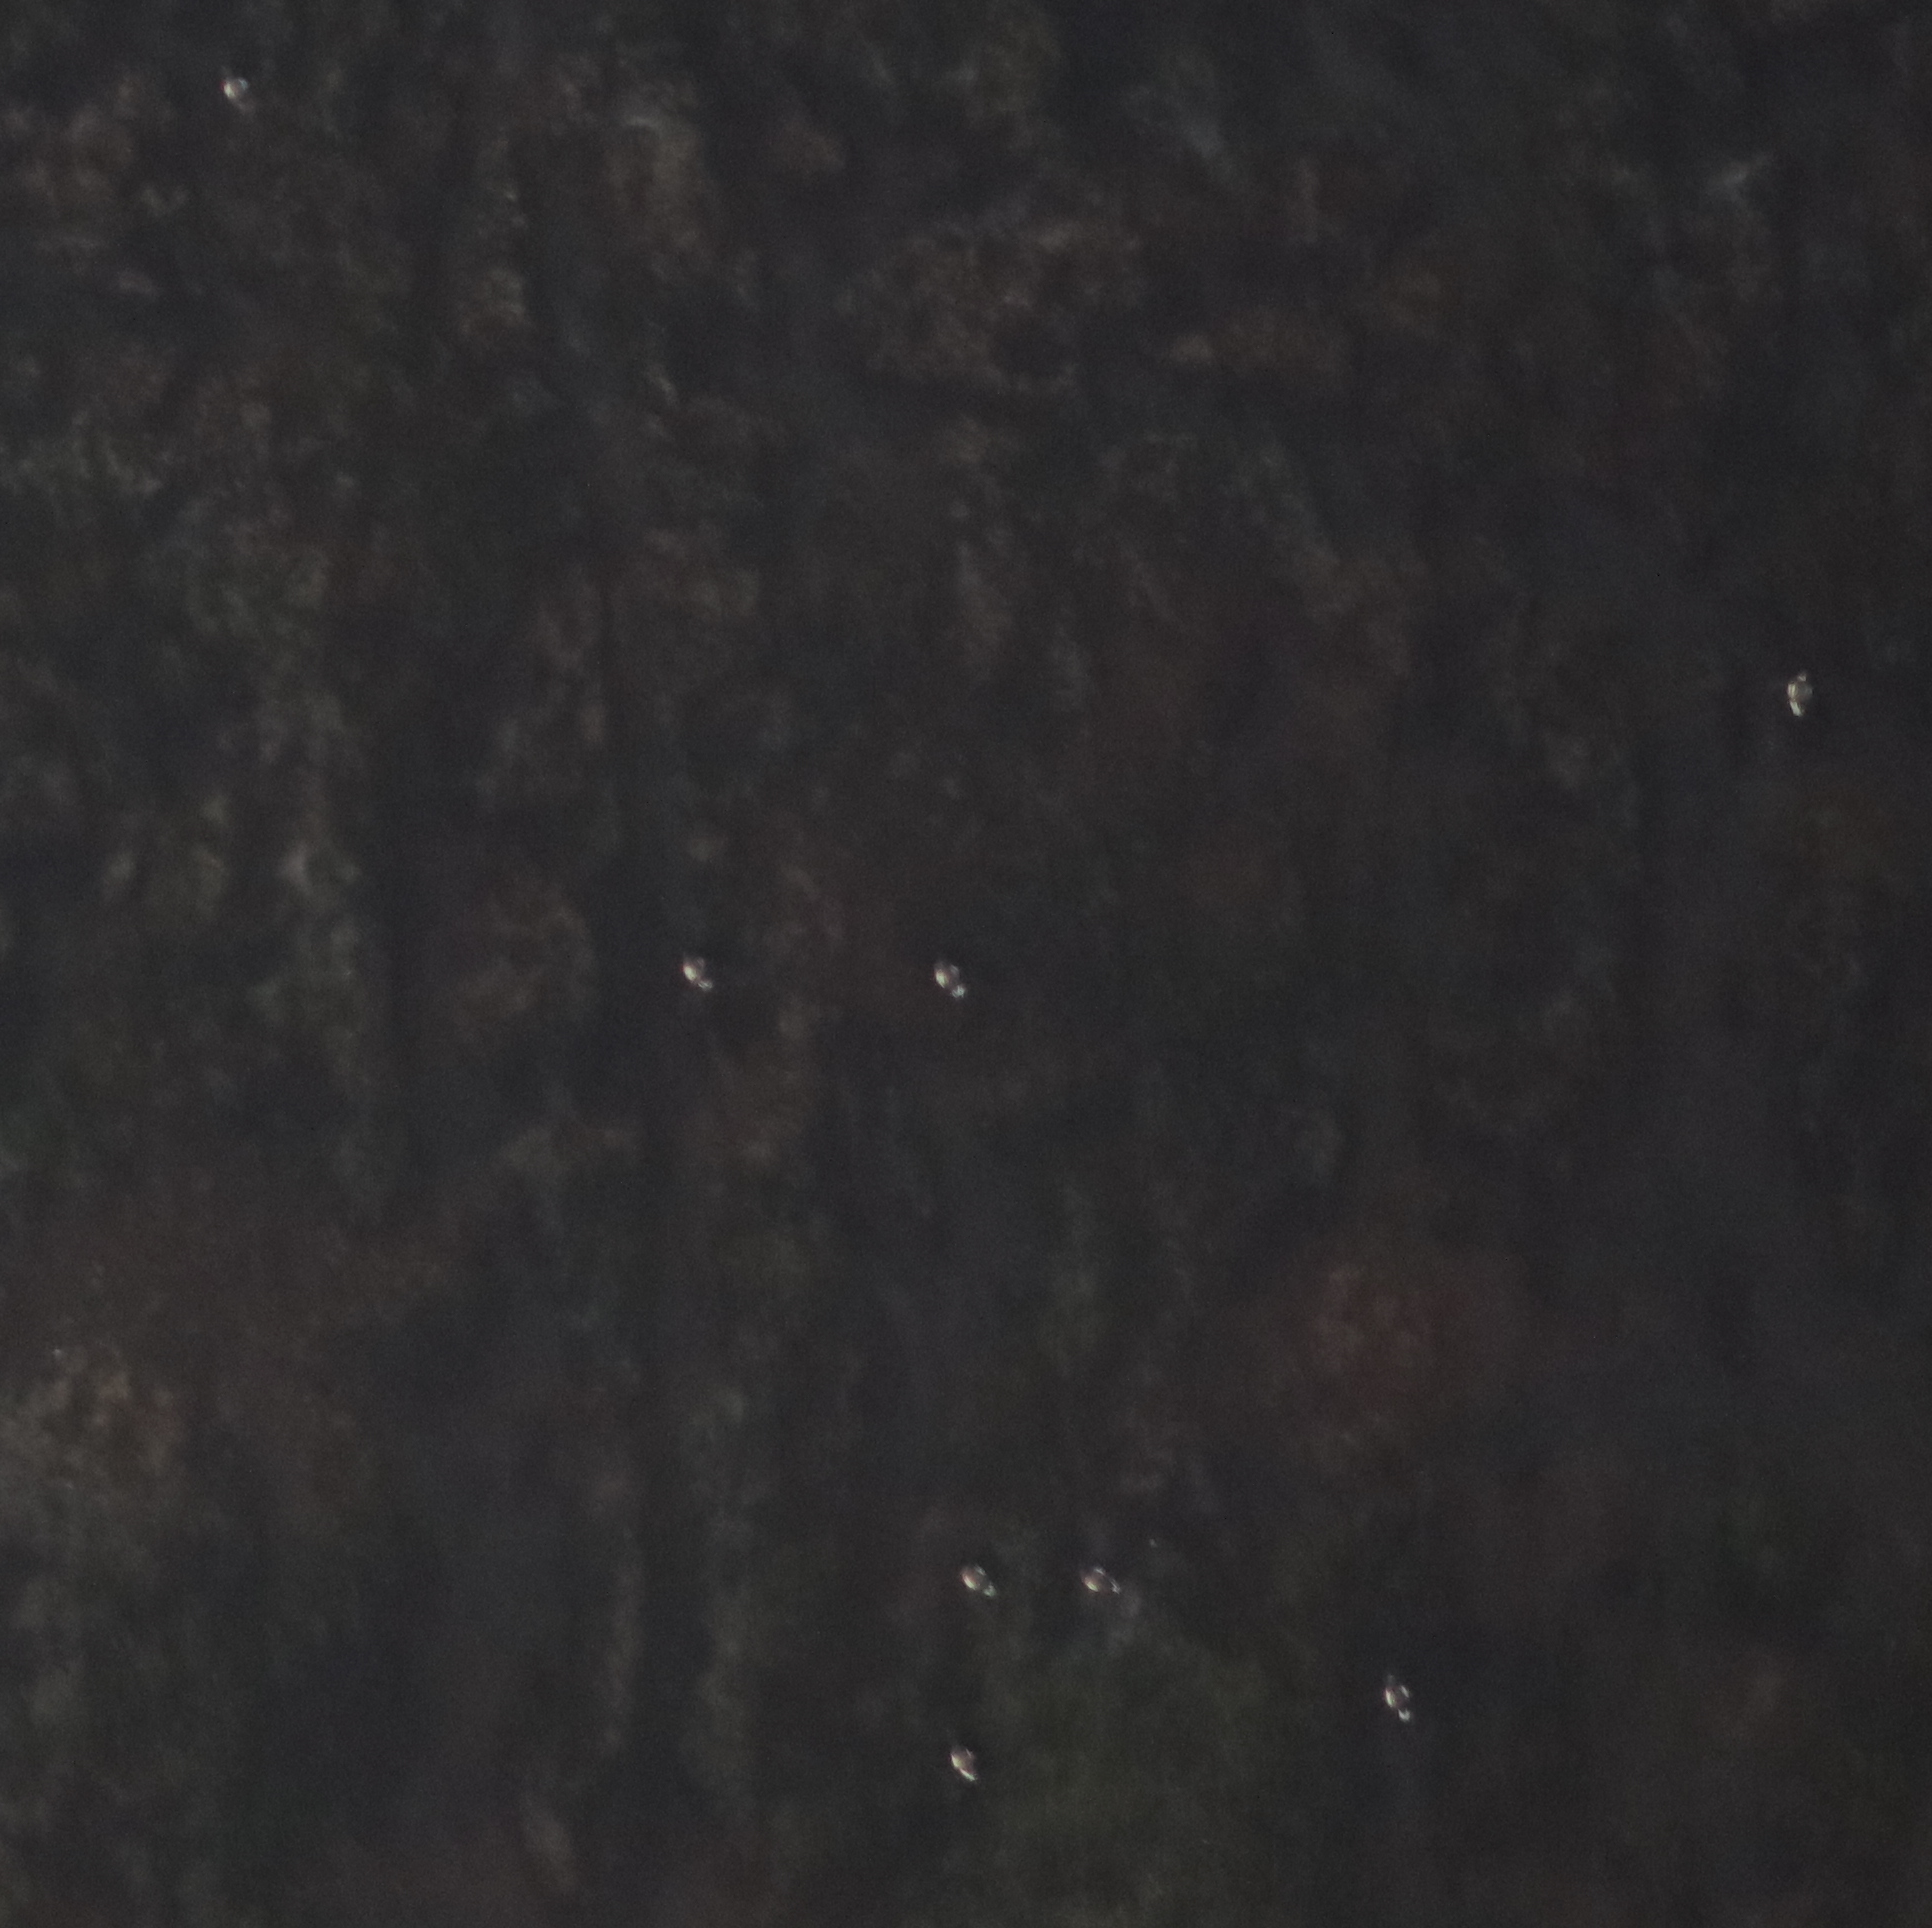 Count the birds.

8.